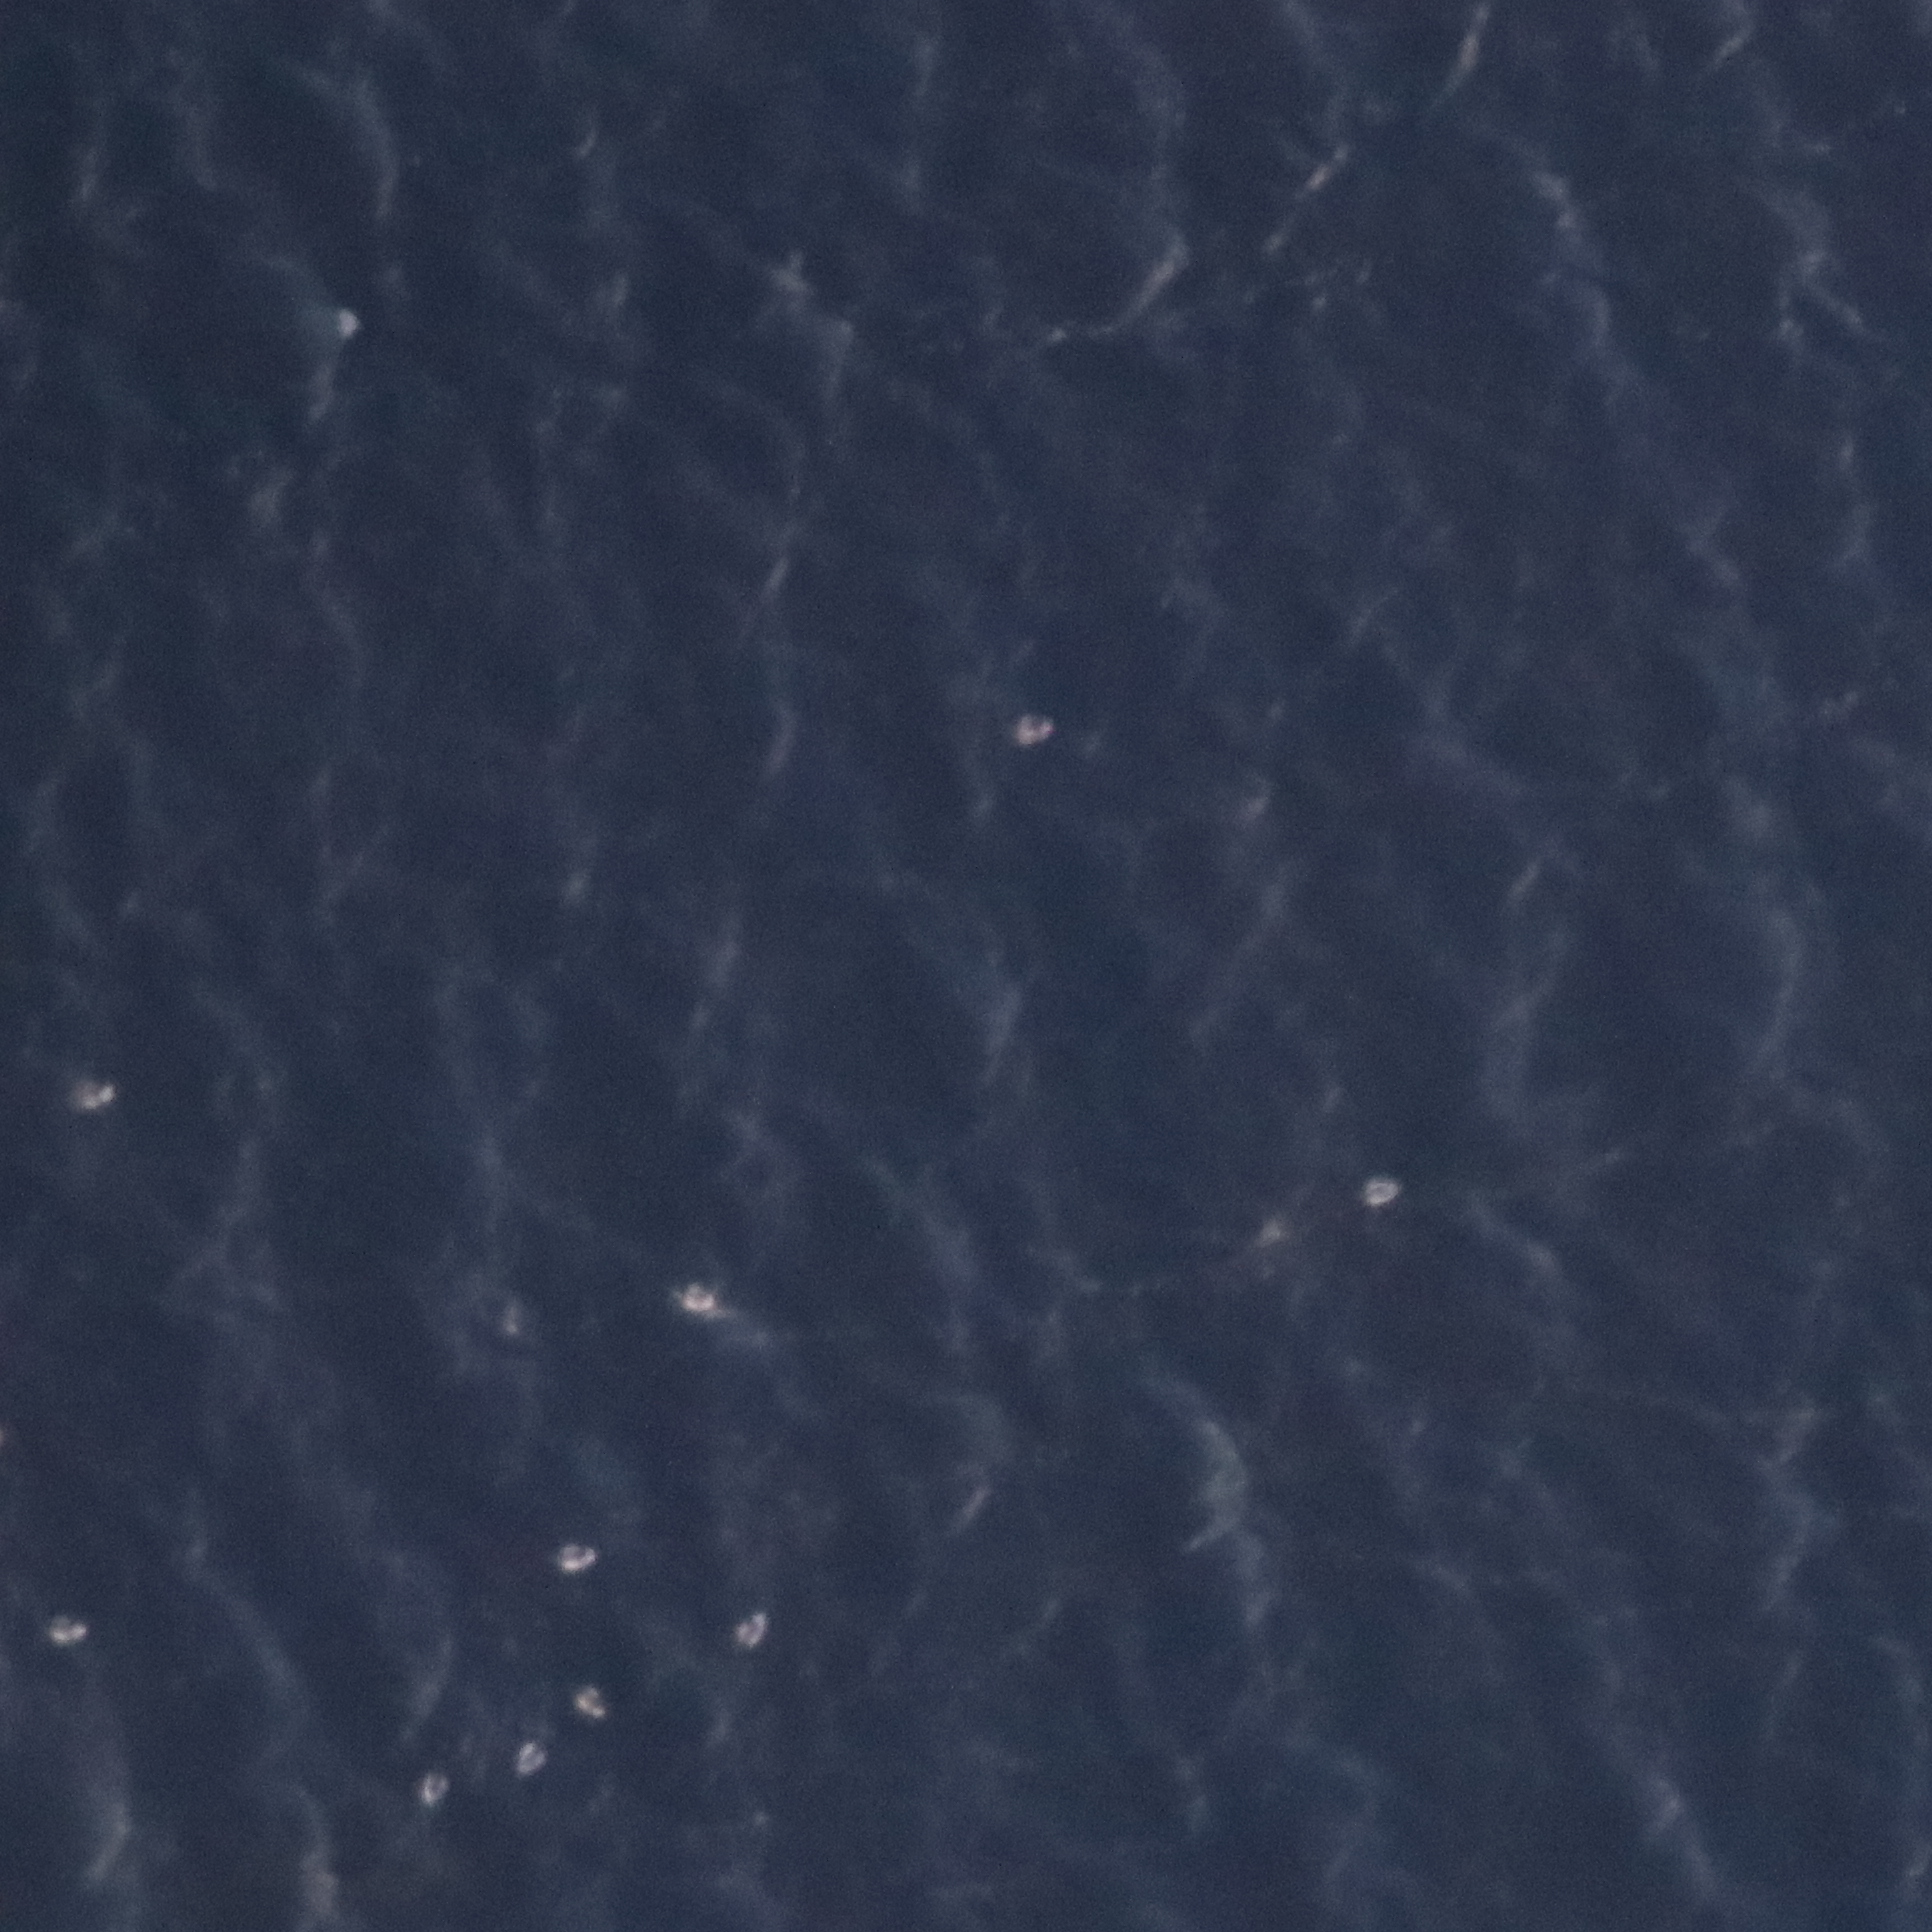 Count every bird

10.